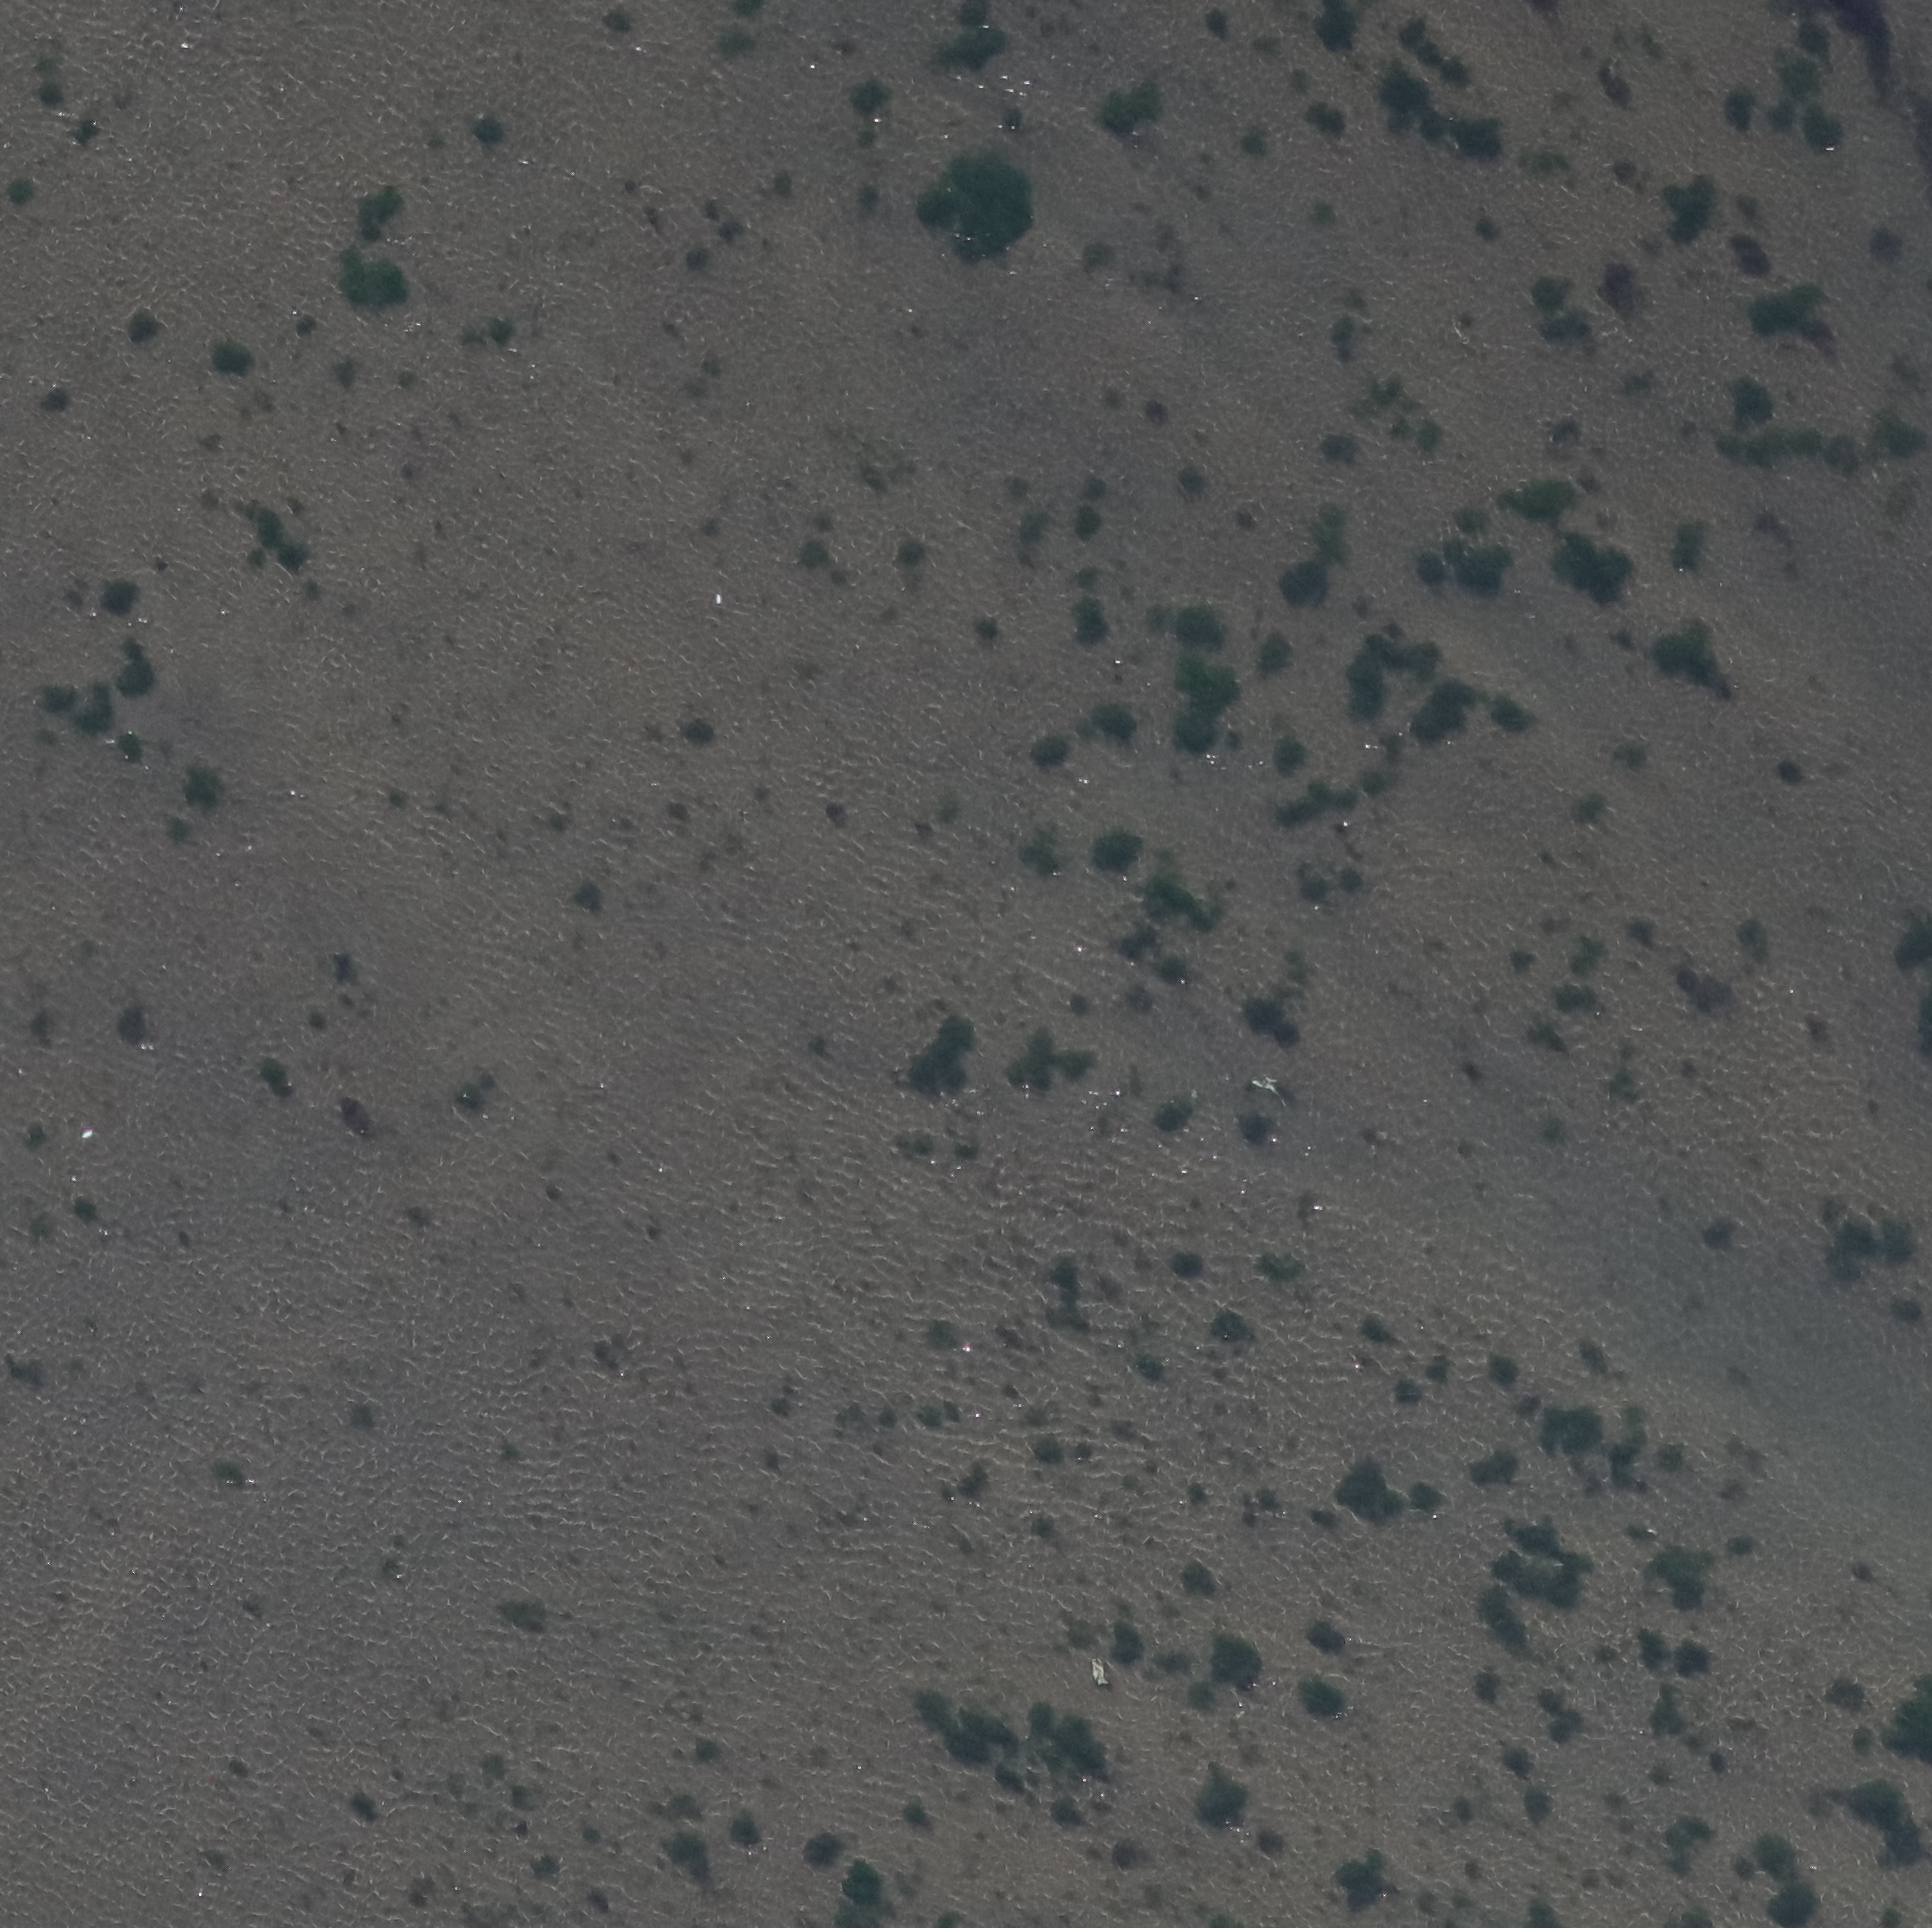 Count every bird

0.